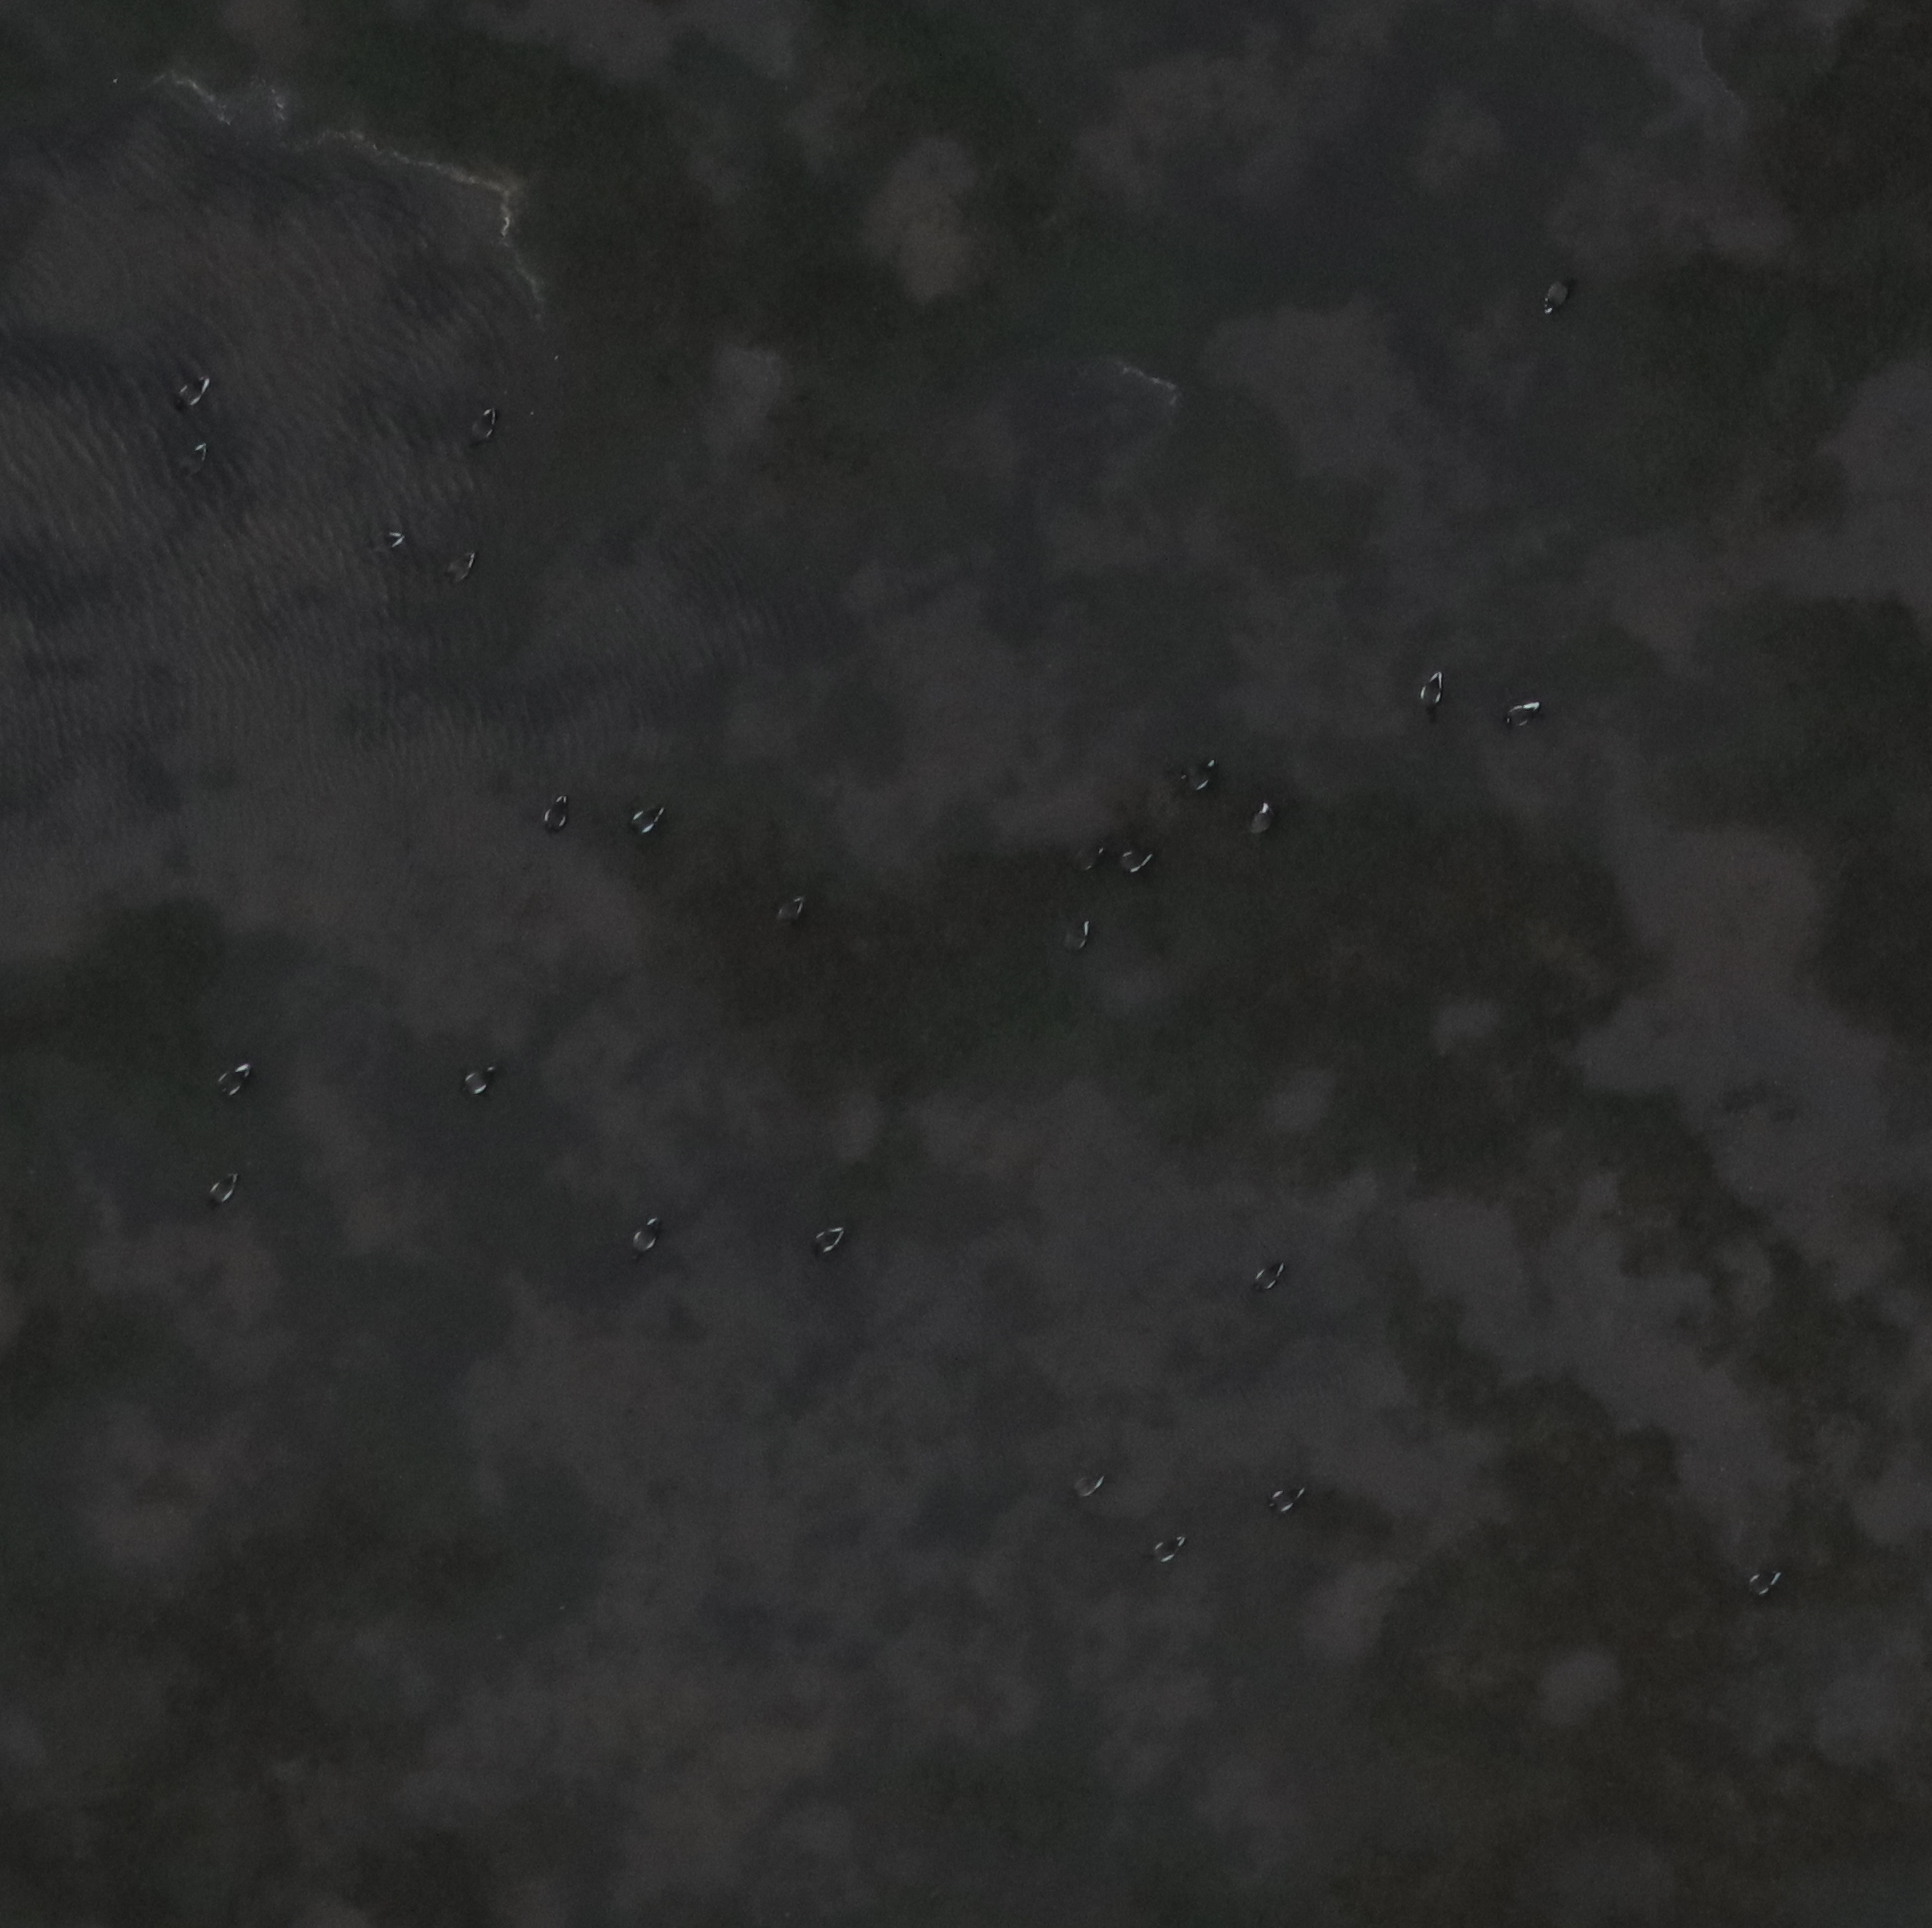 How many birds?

26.